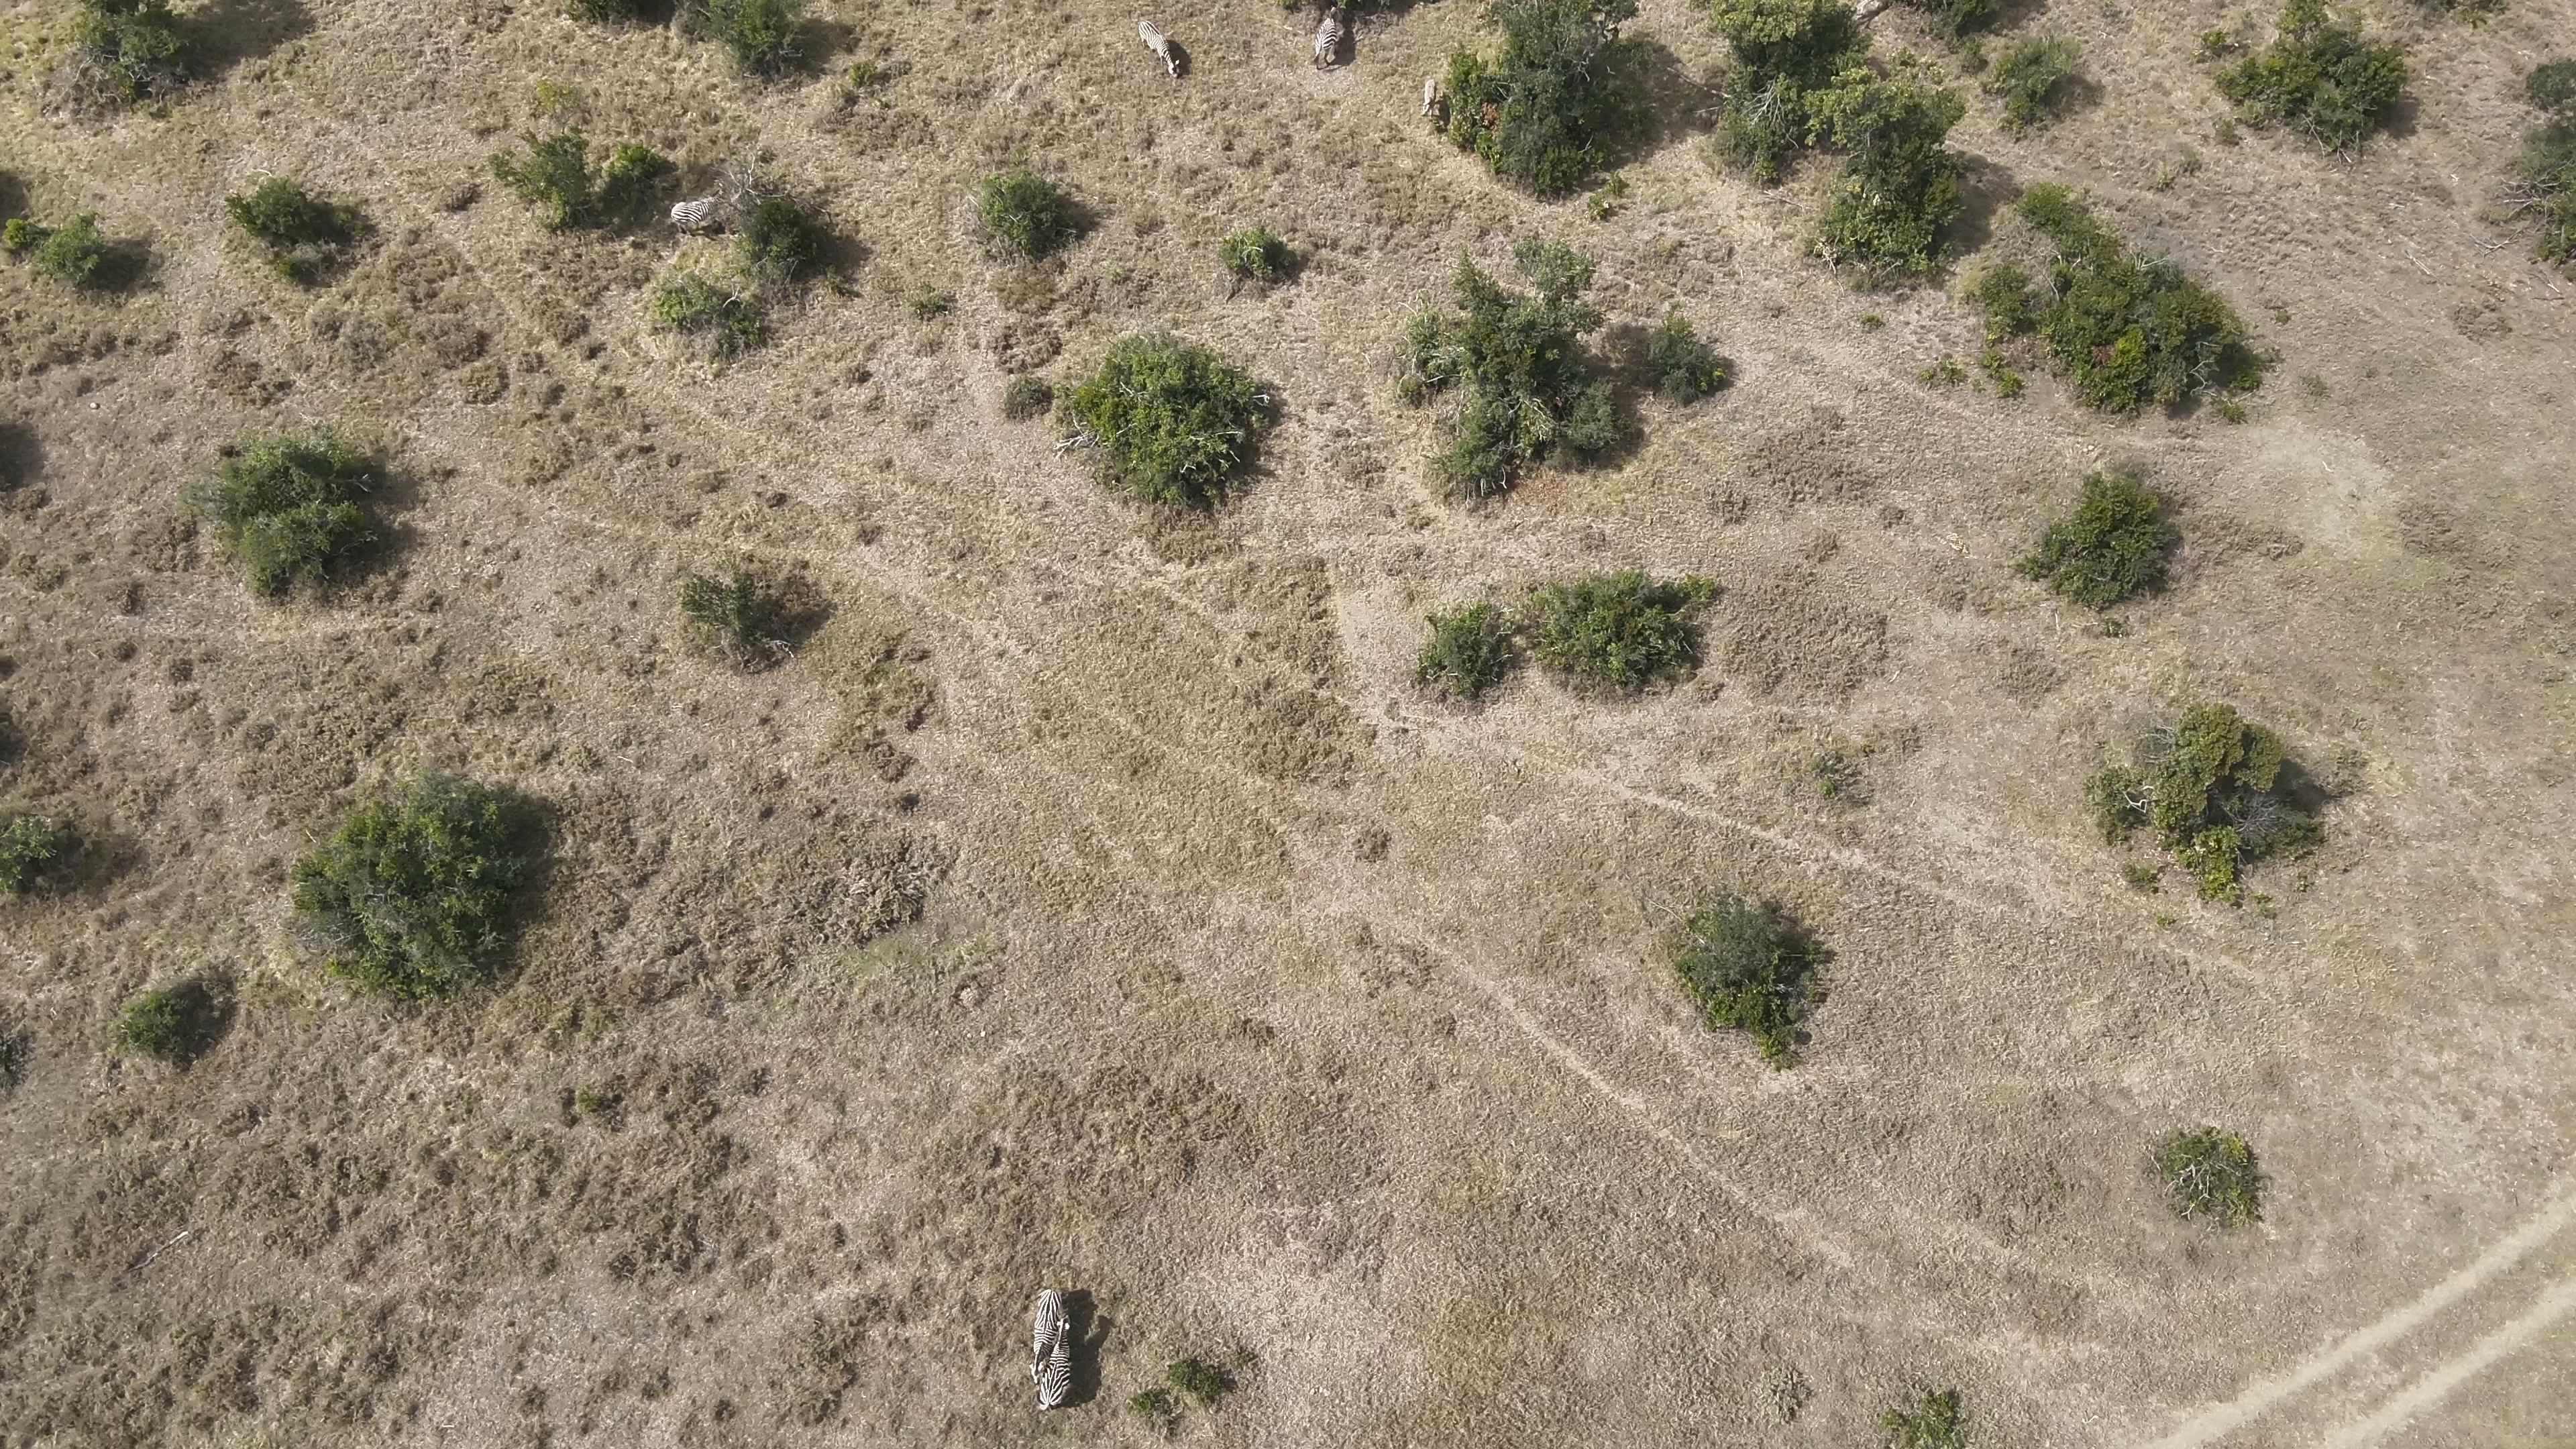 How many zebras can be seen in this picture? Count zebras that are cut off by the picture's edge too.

6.